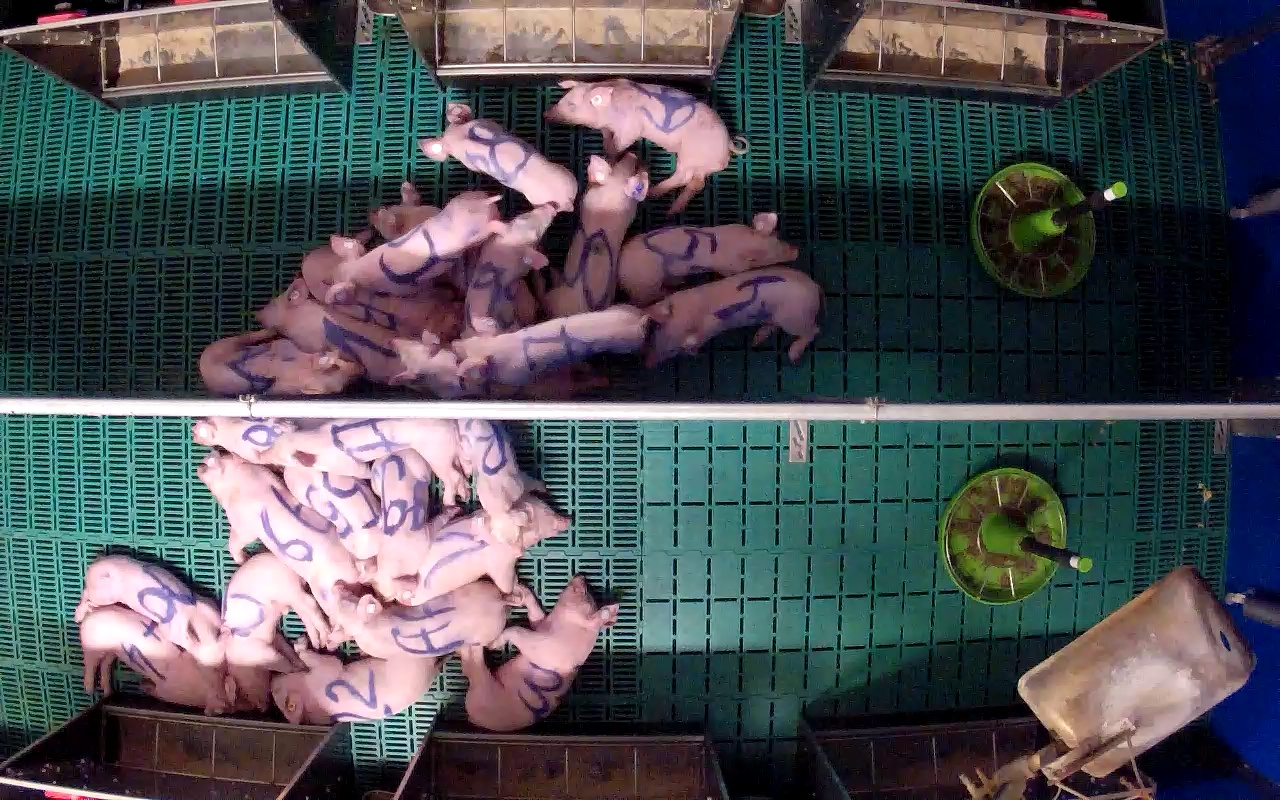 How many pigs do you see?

26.